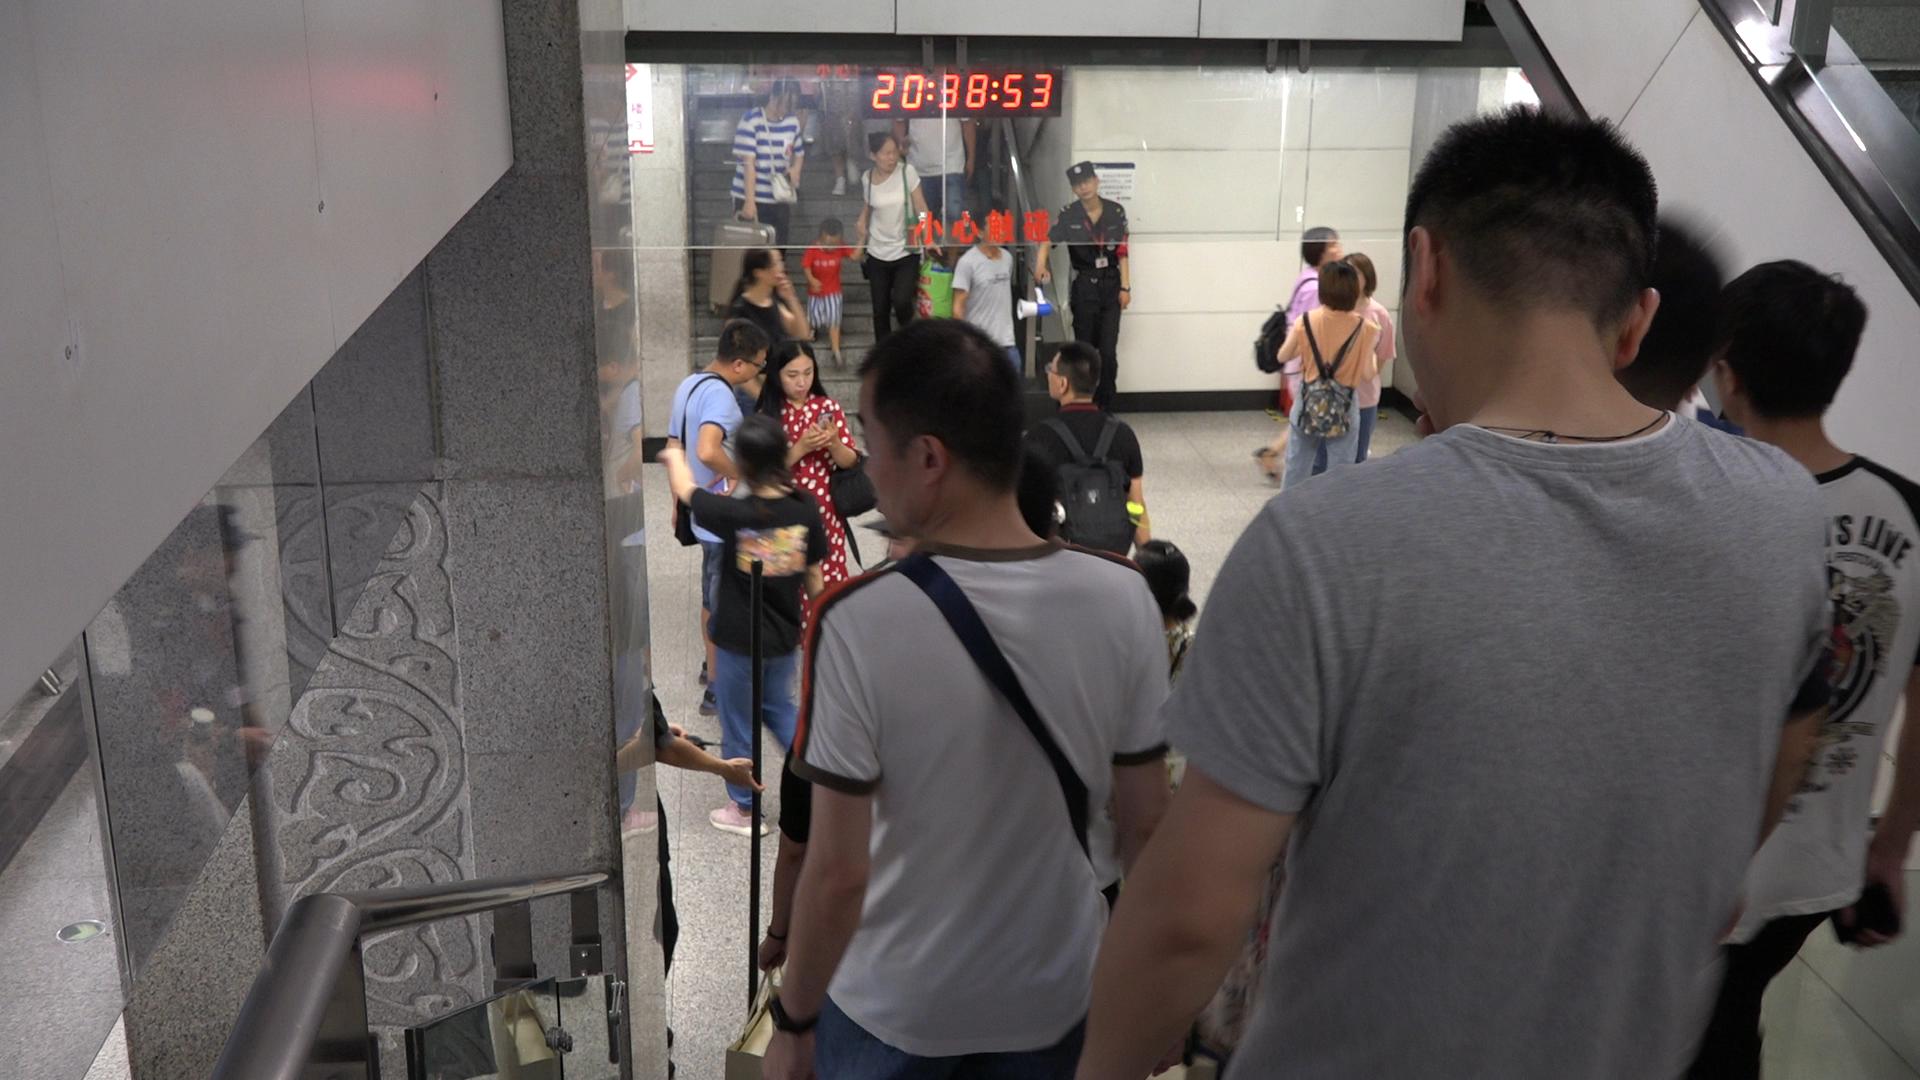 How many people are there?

20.